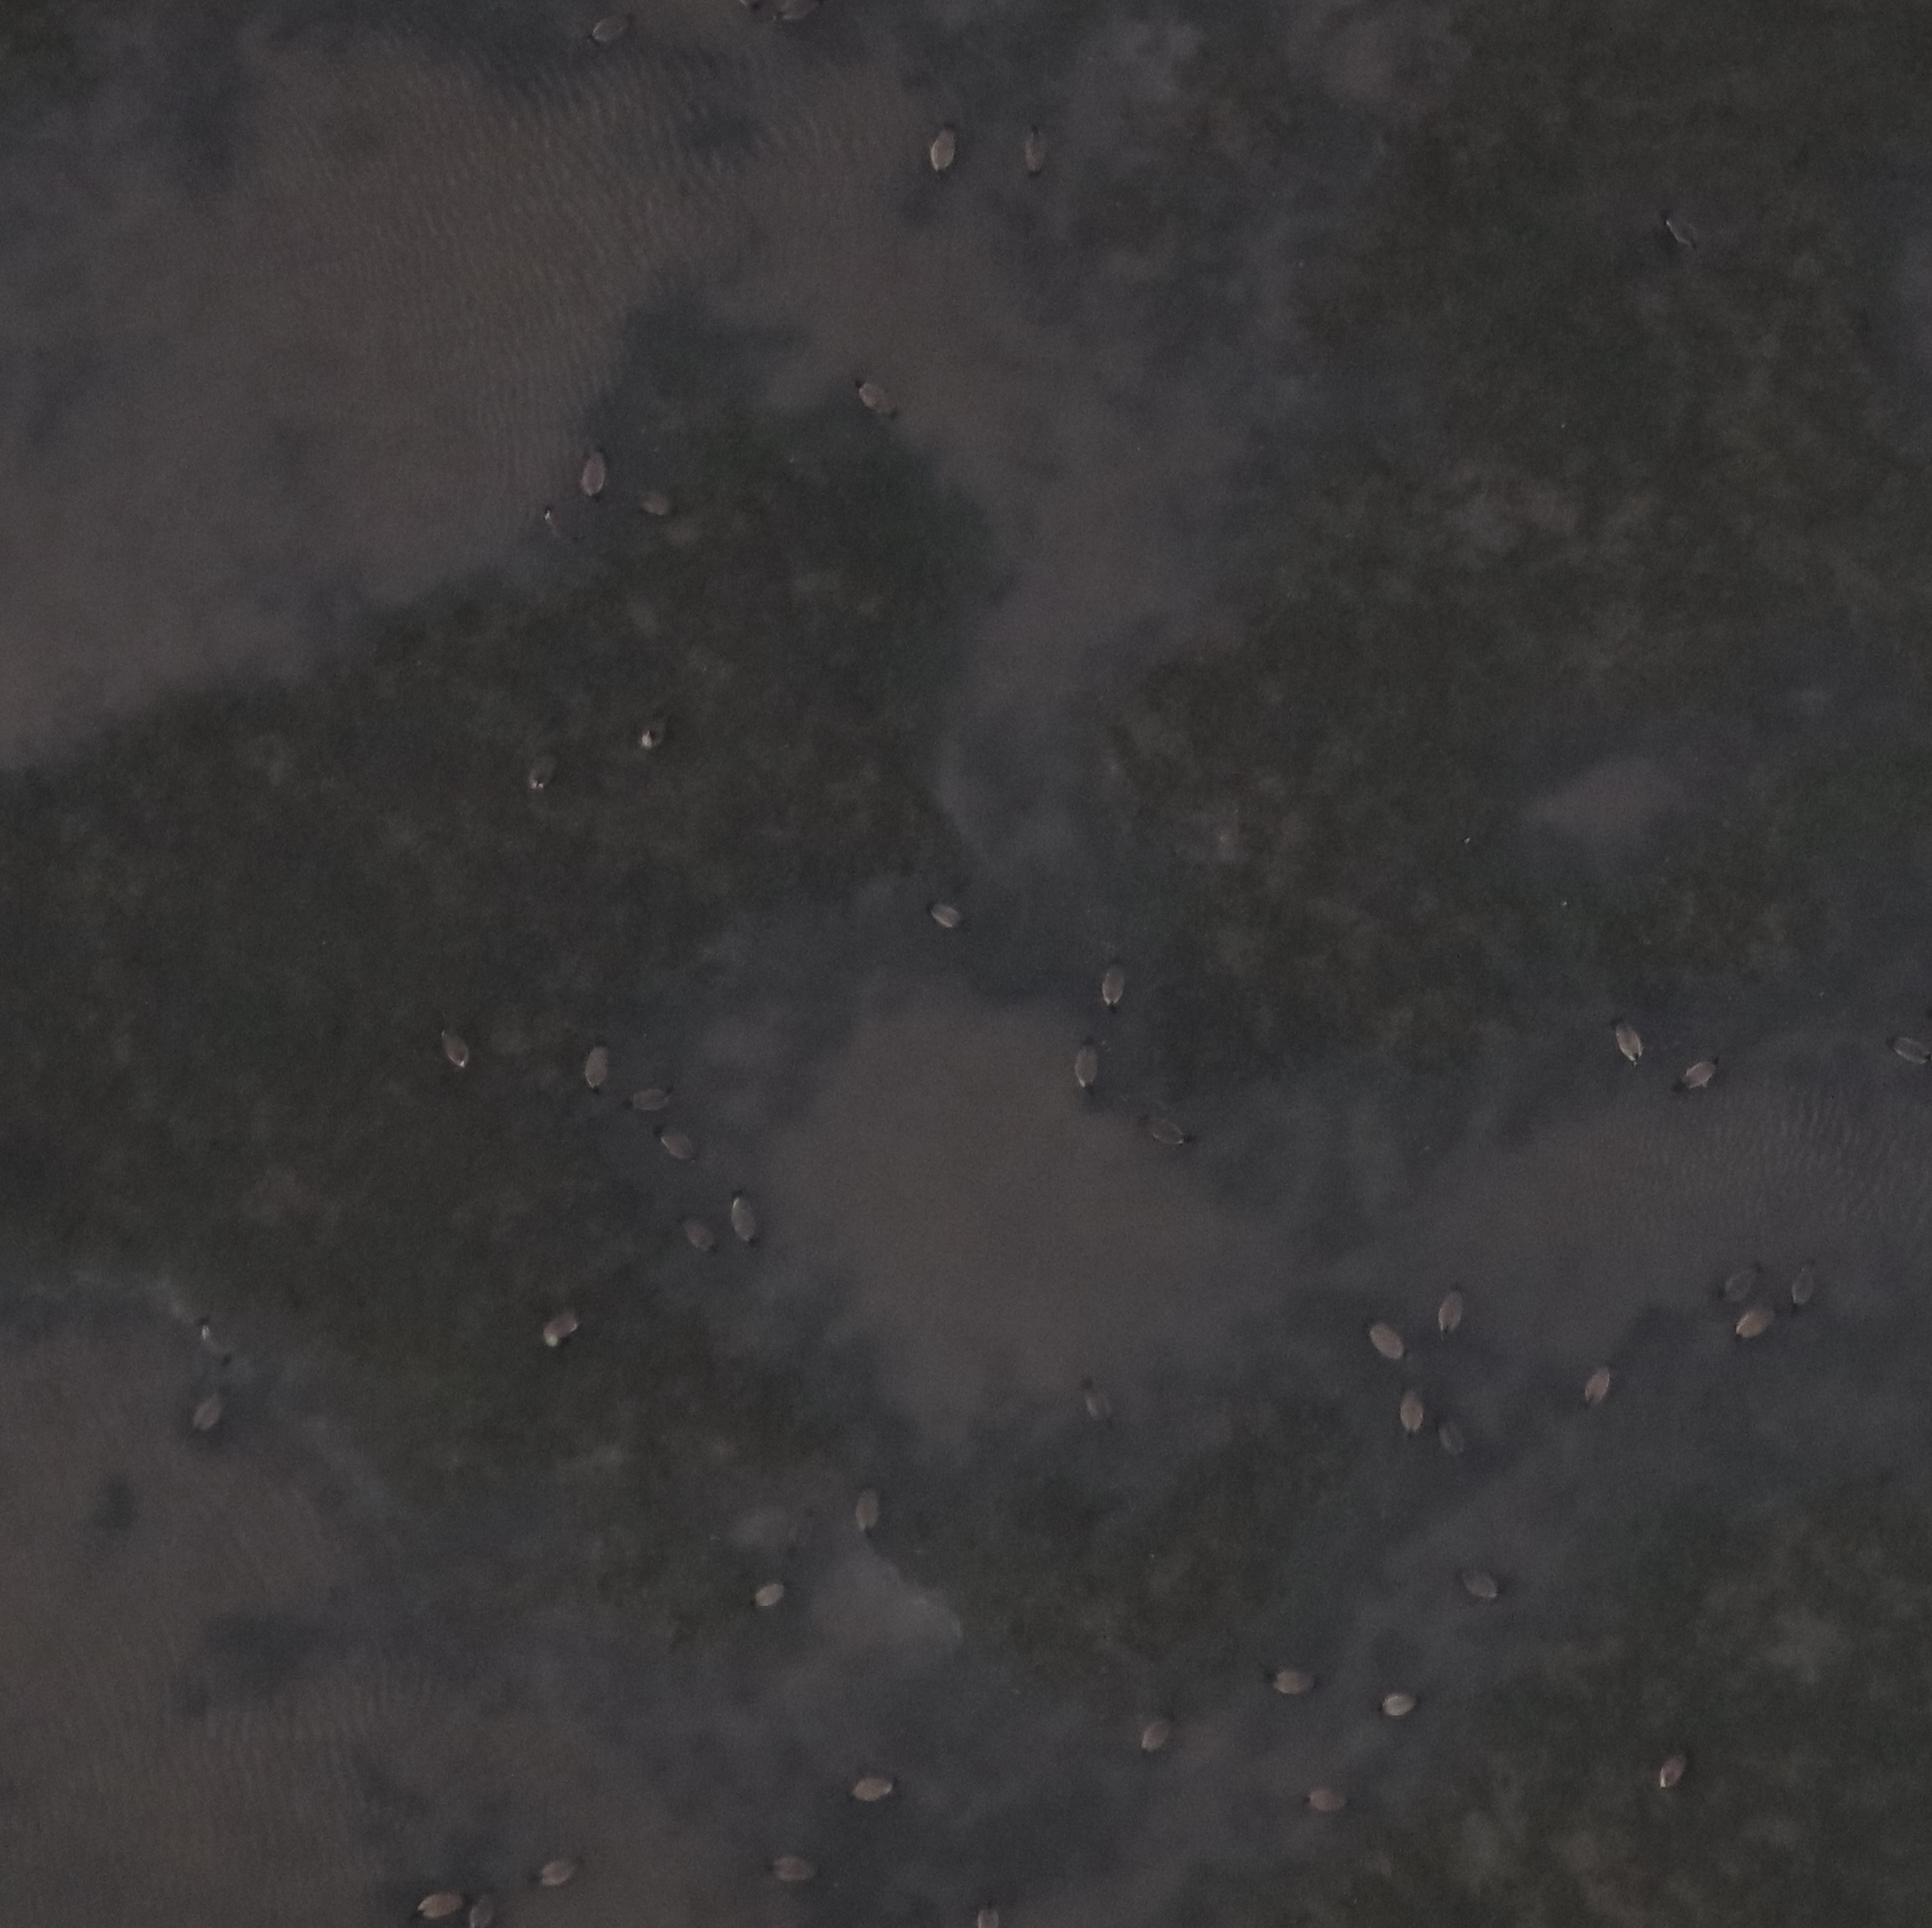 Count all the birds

50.